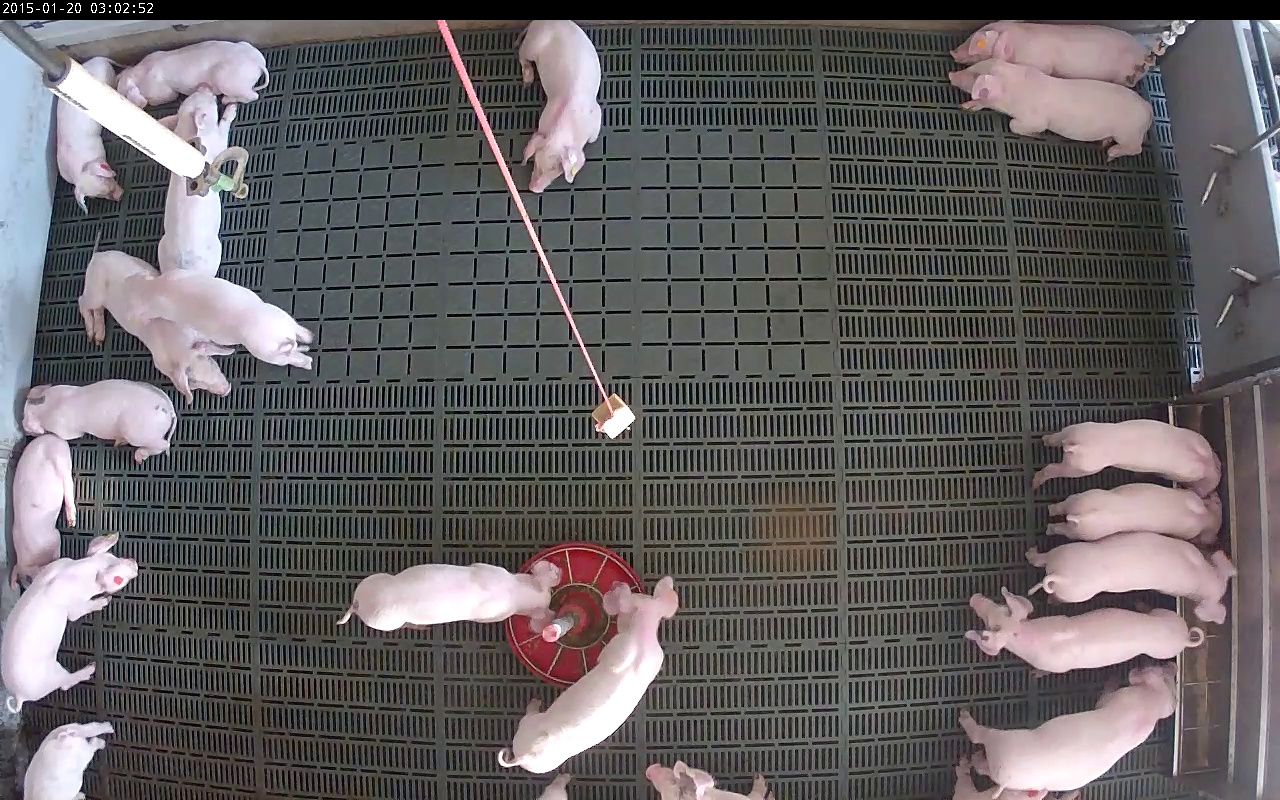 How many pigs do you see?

21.